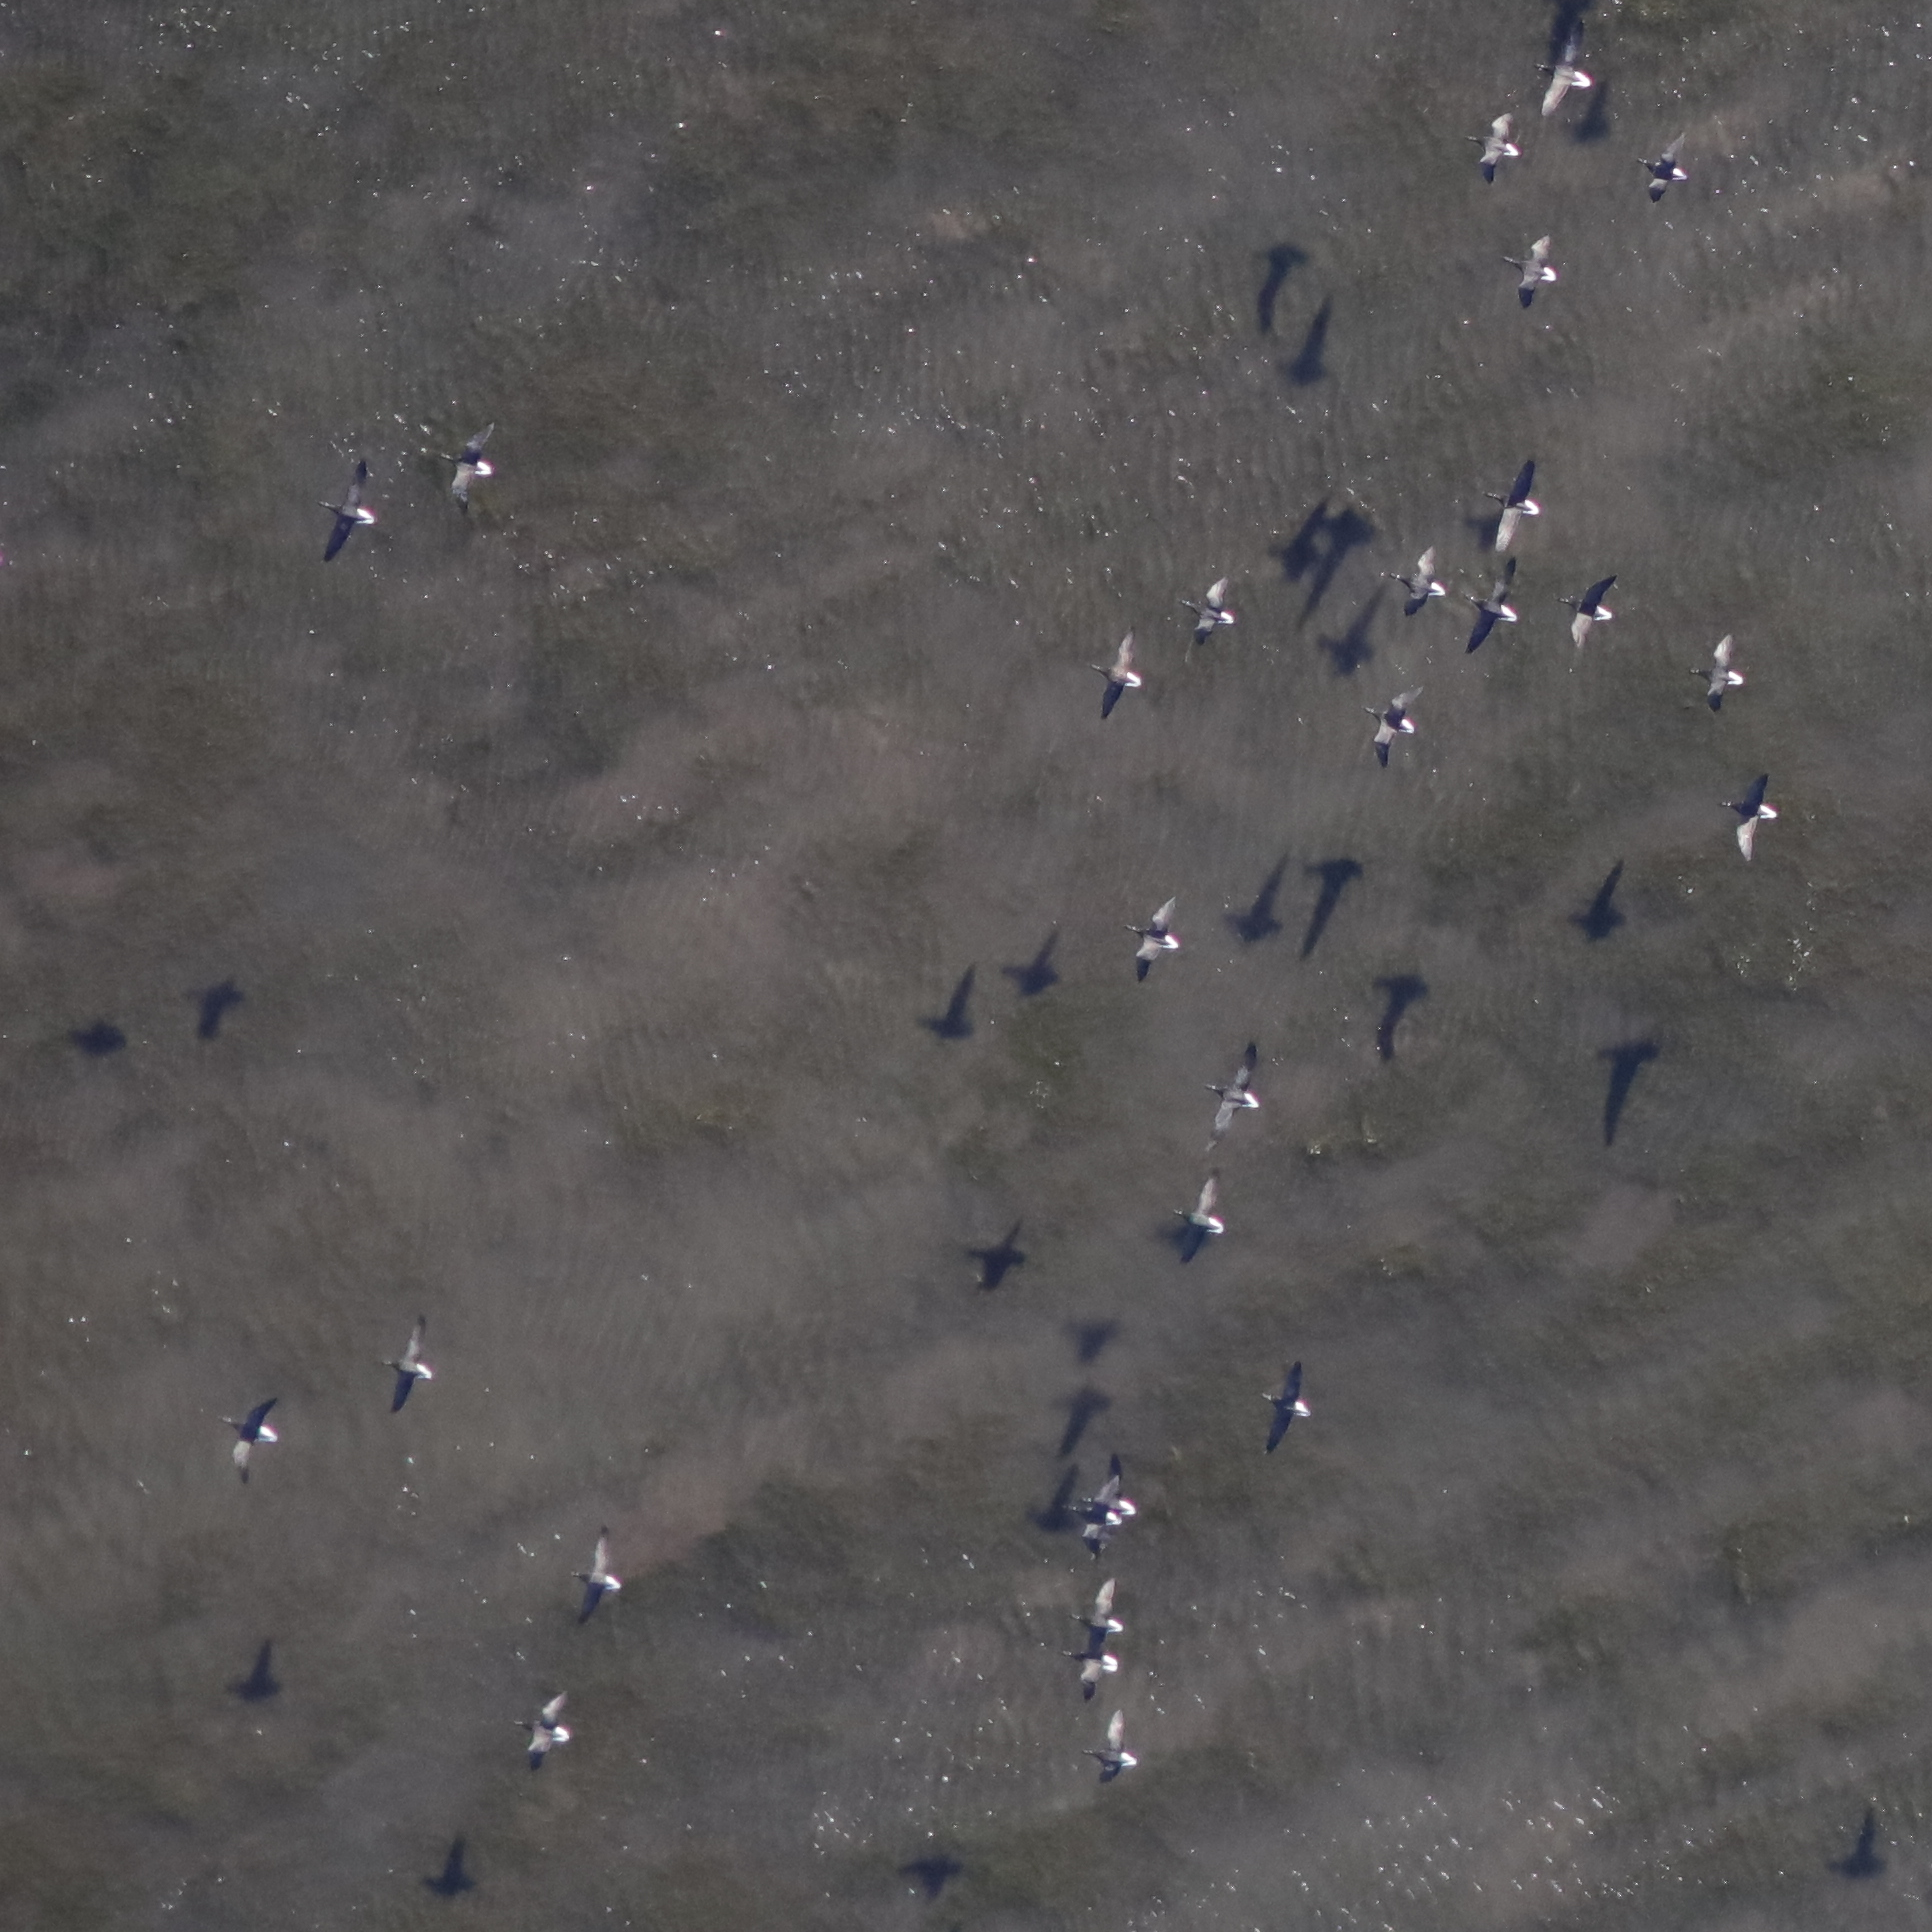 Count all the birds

28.